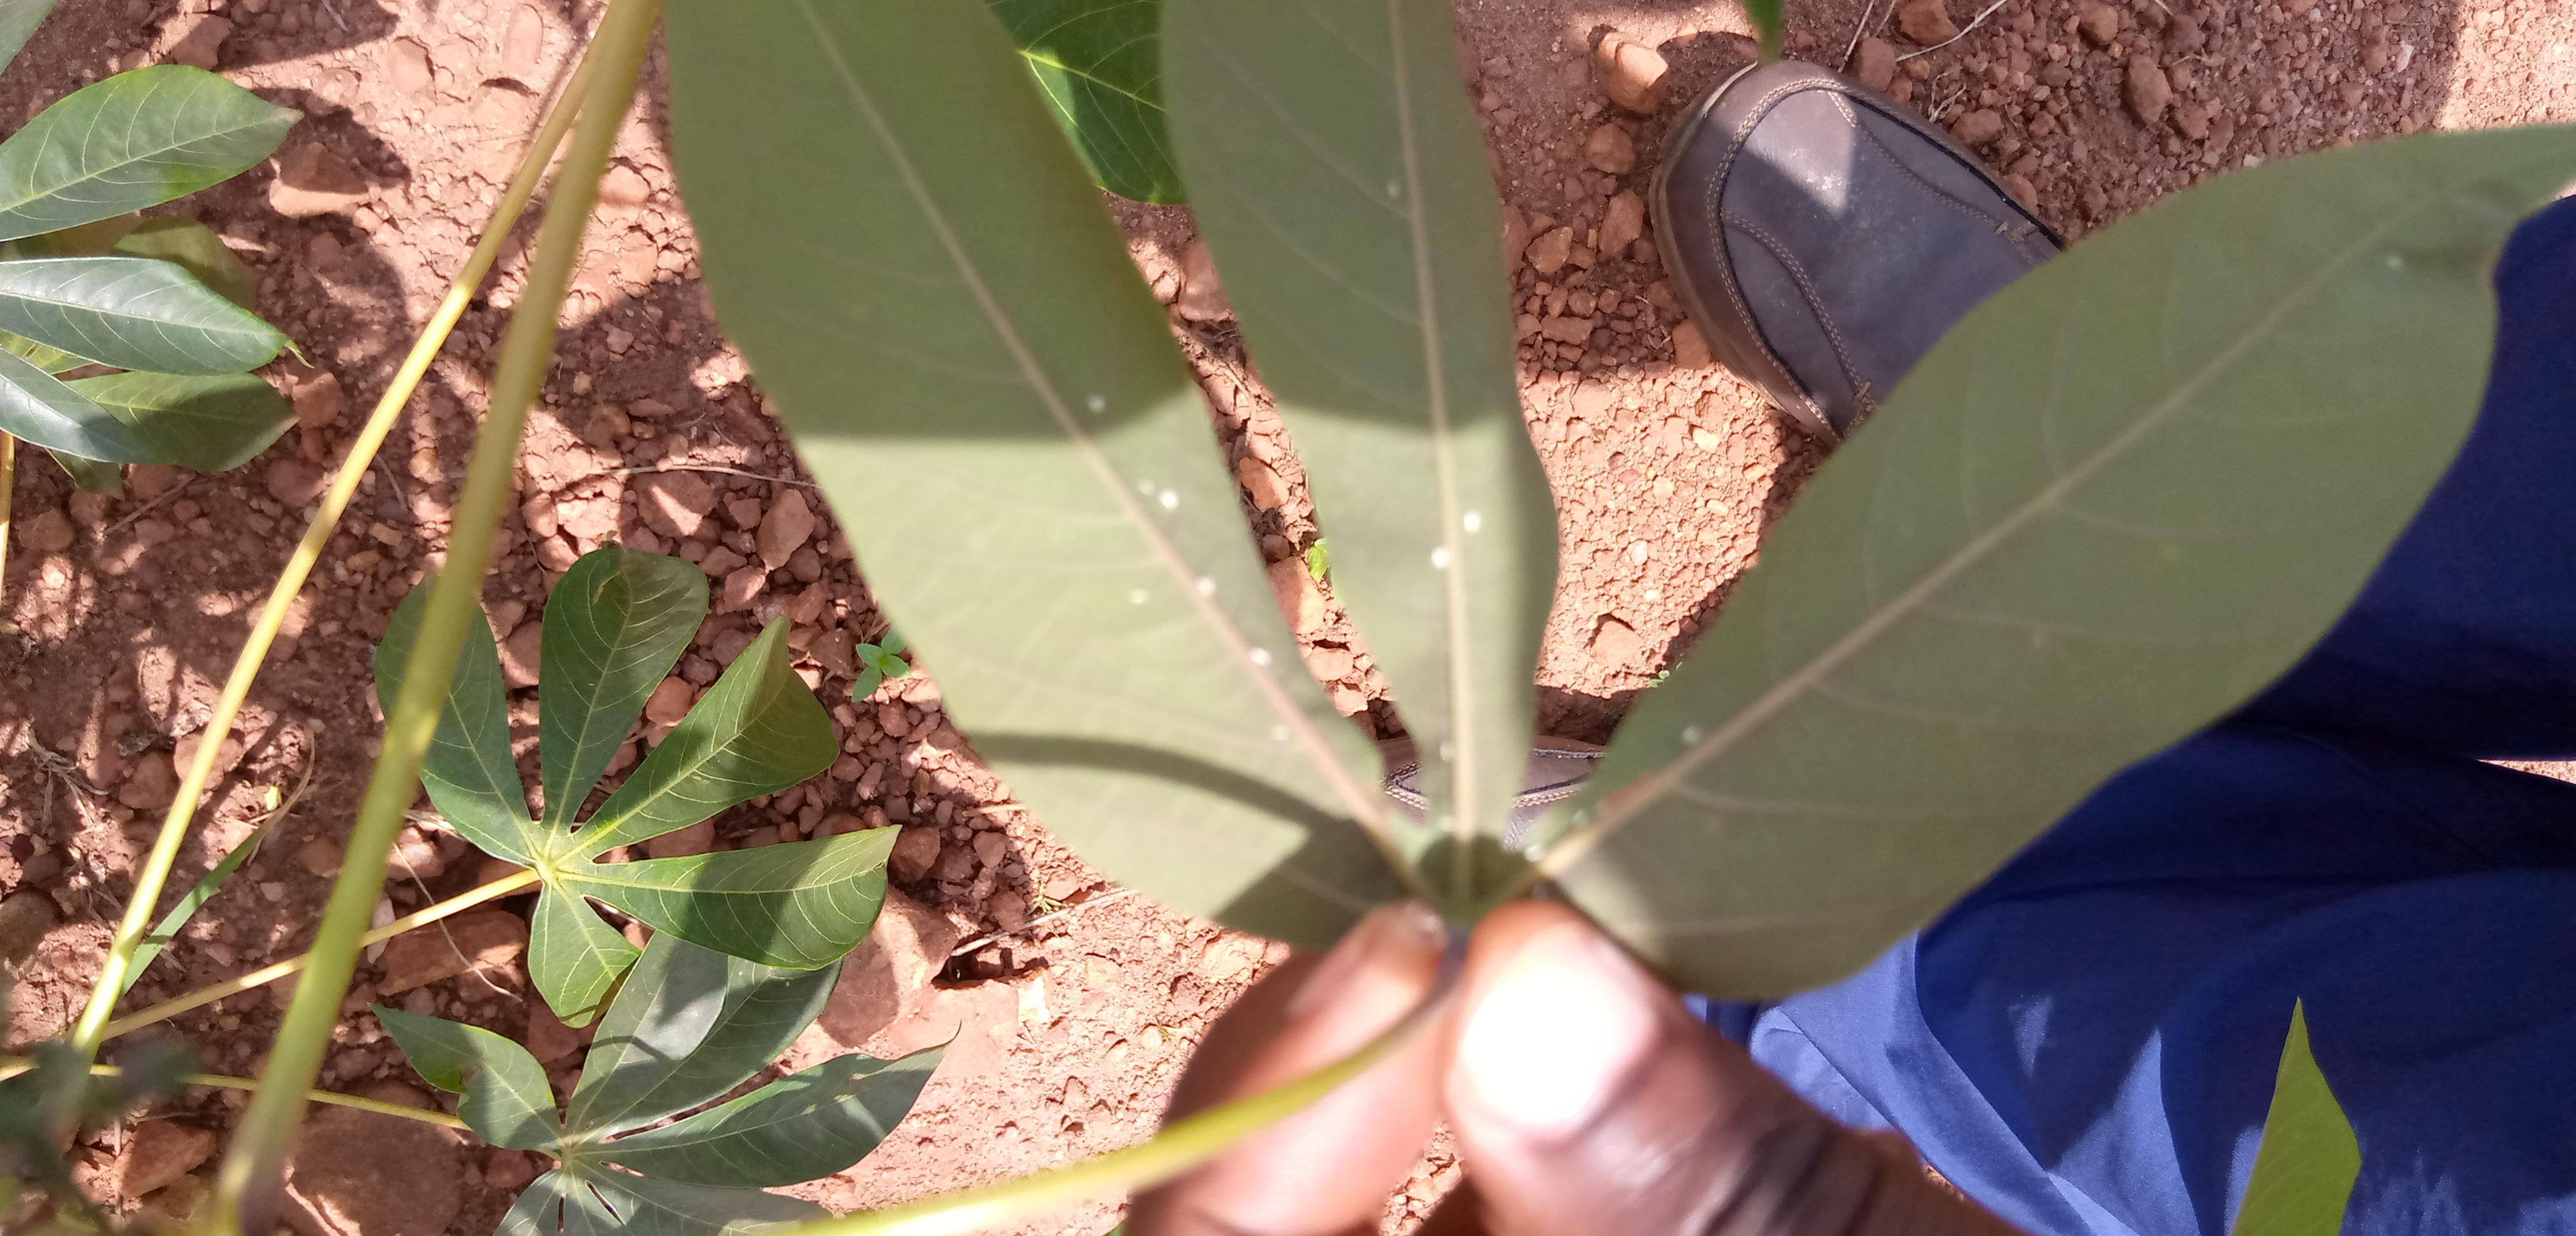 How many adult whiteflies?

15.